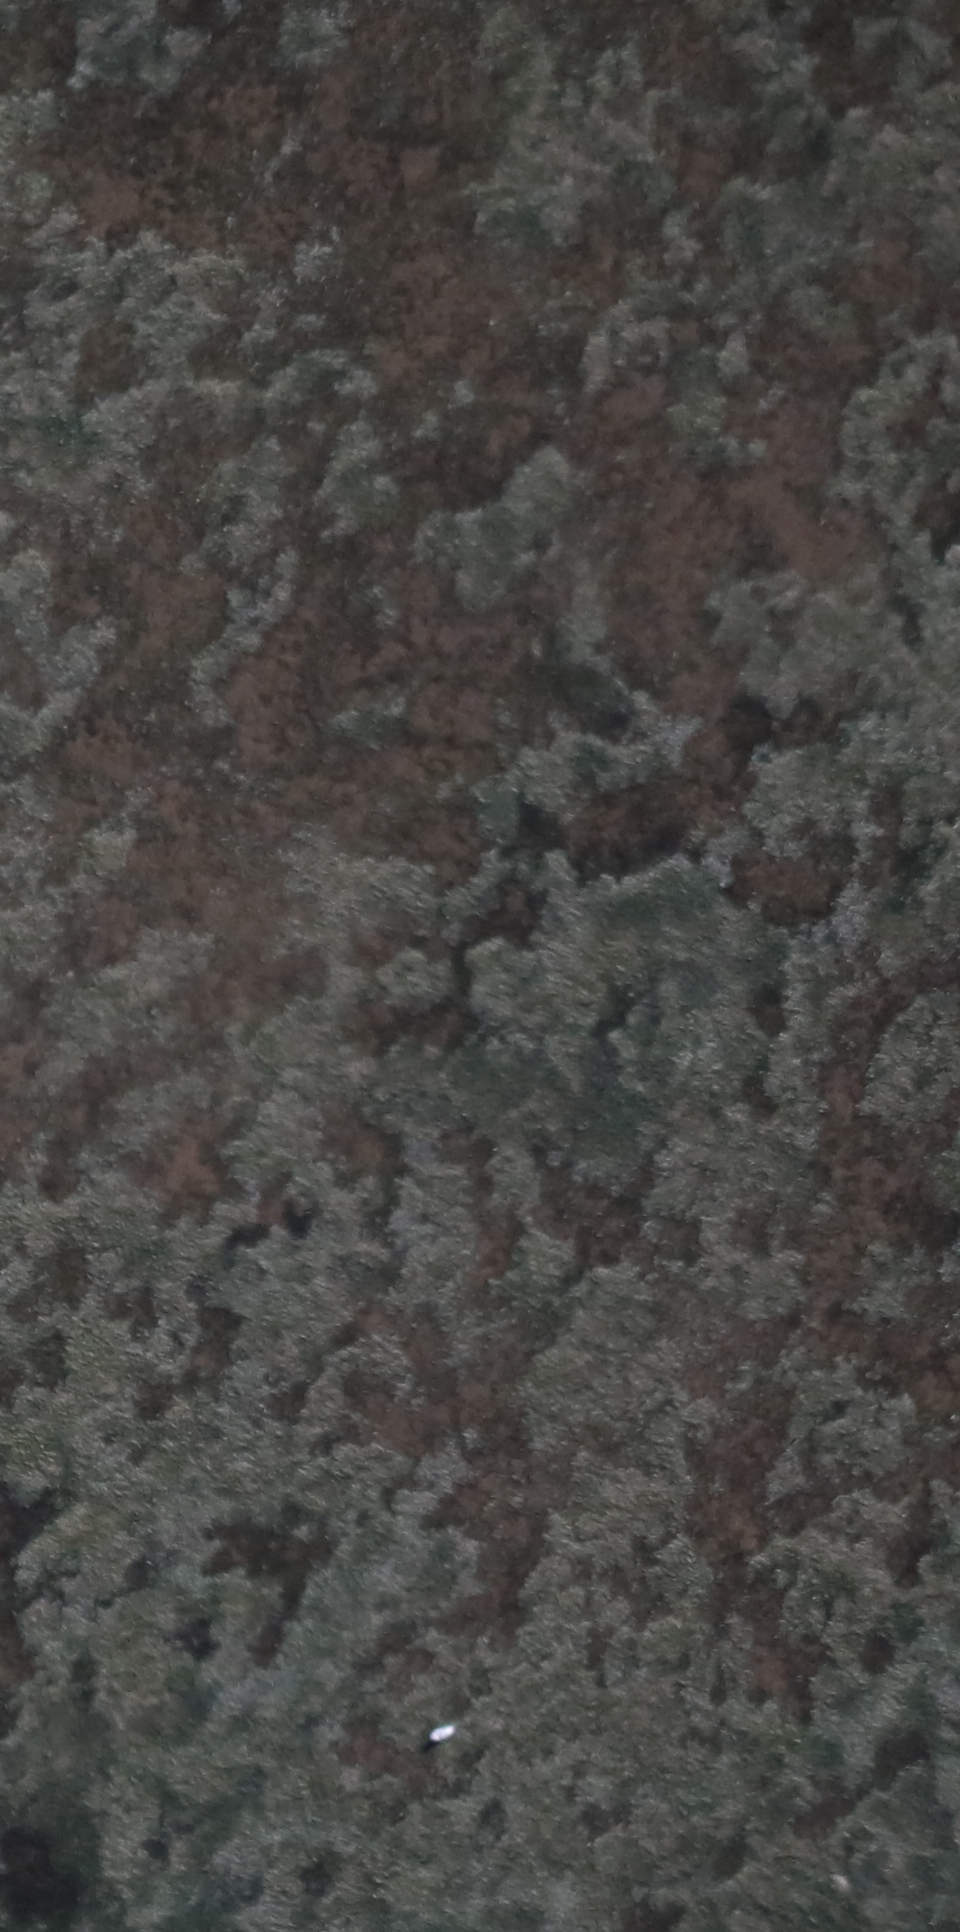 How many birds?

1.